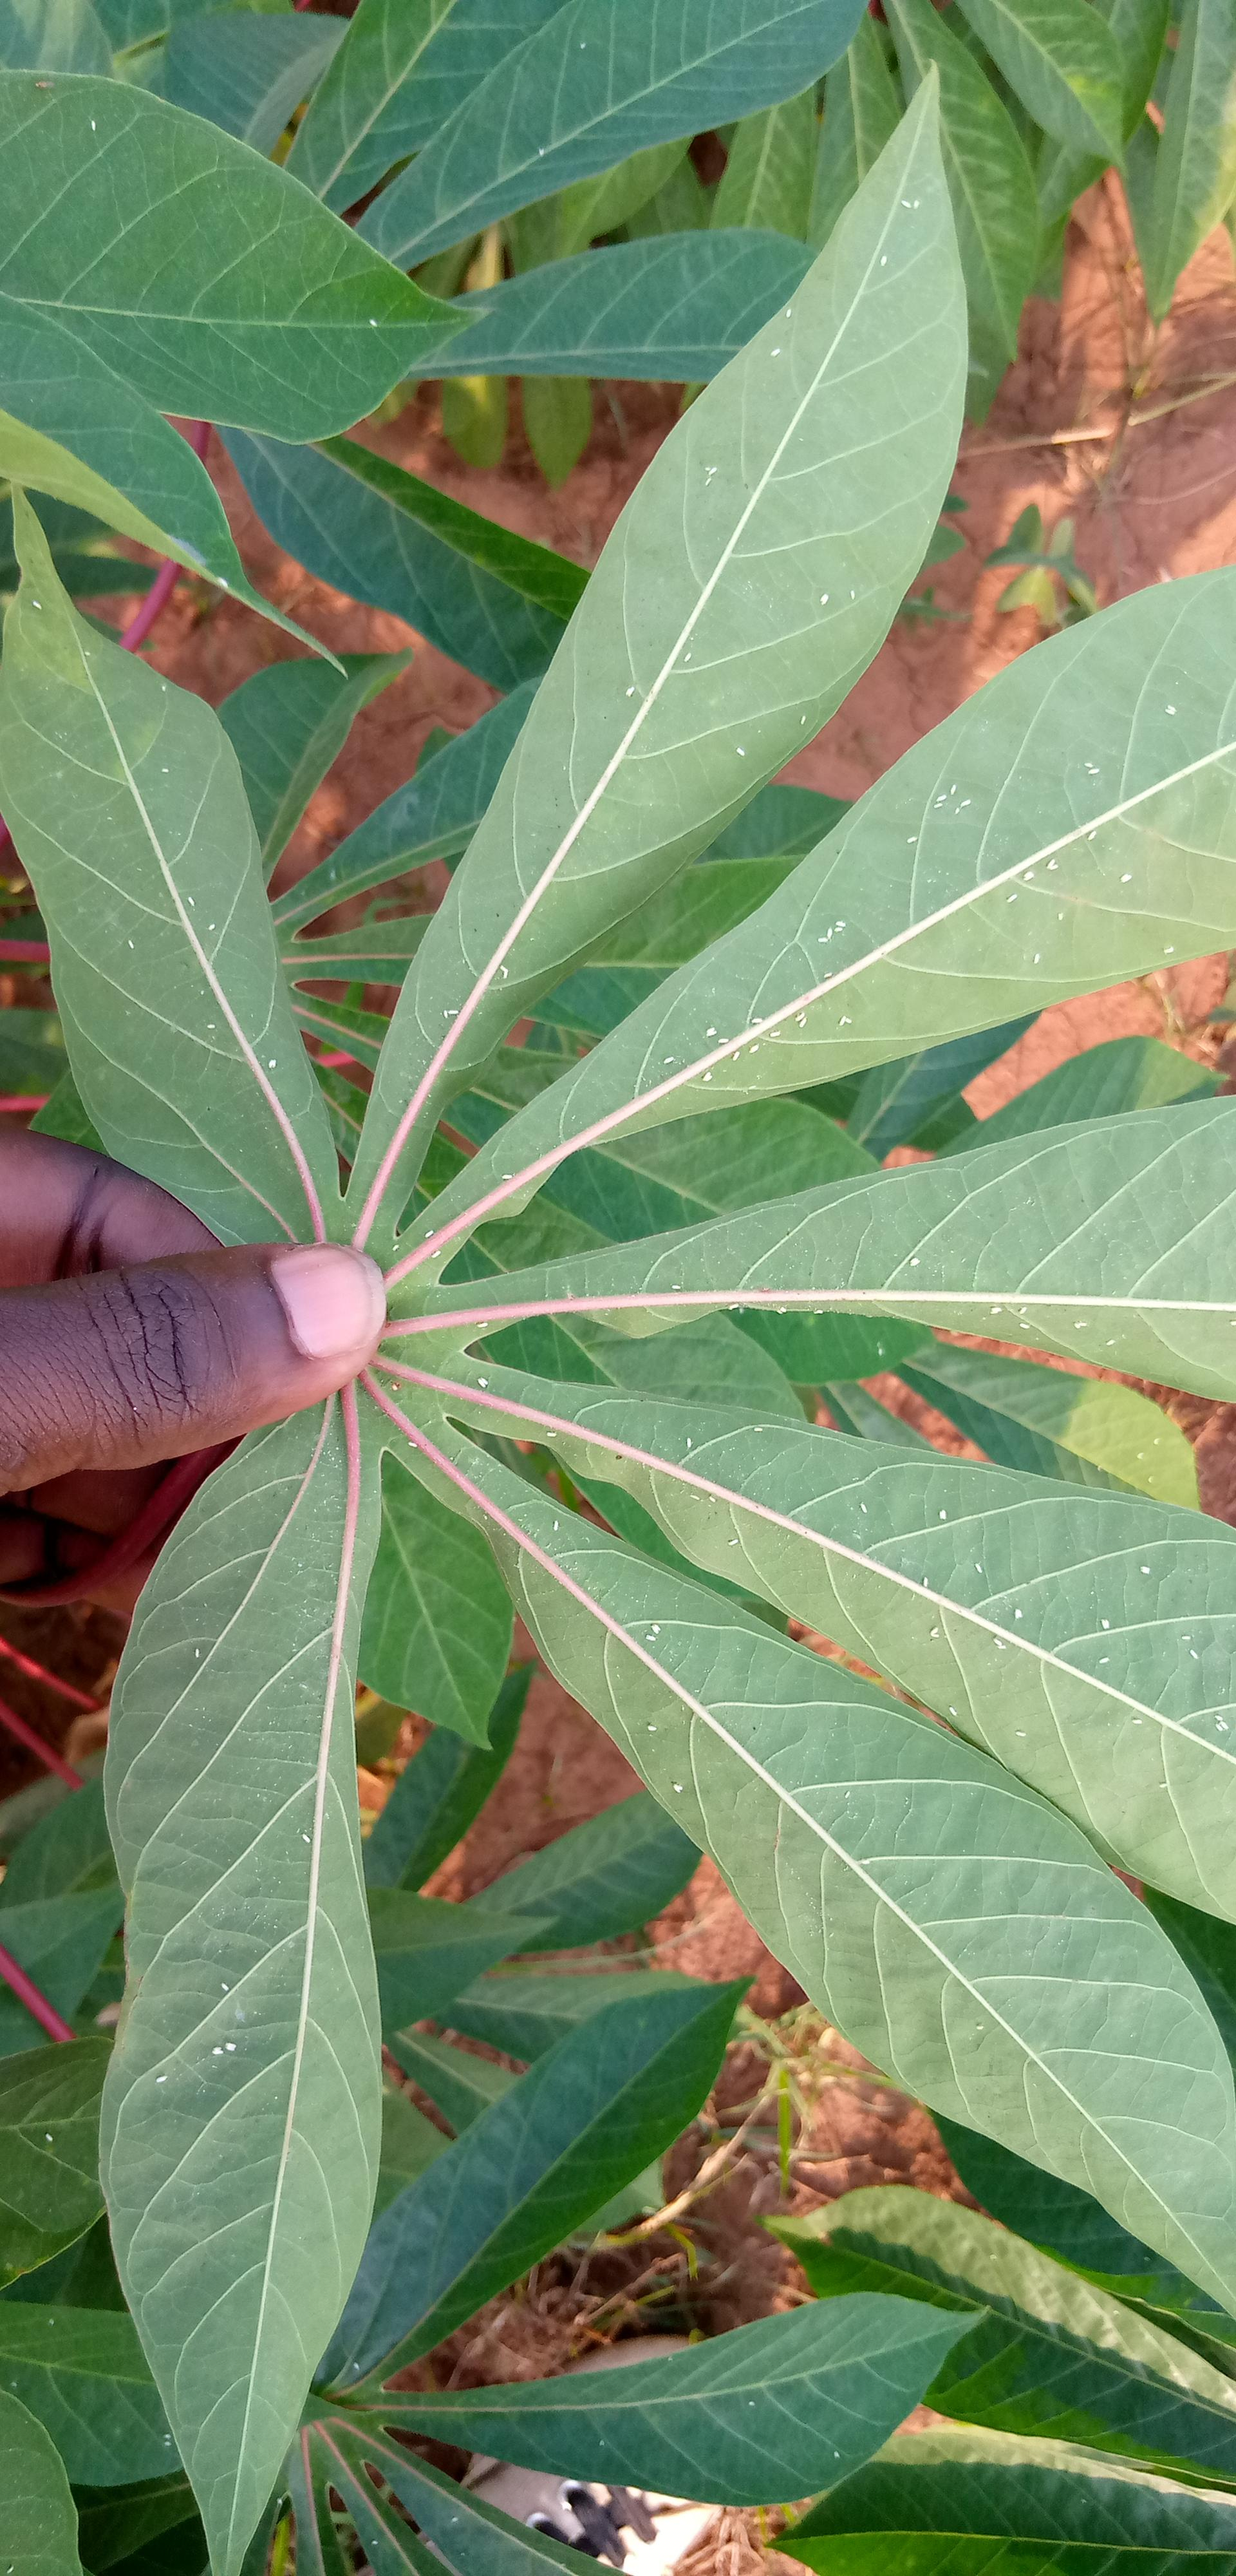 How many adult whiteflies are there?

126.